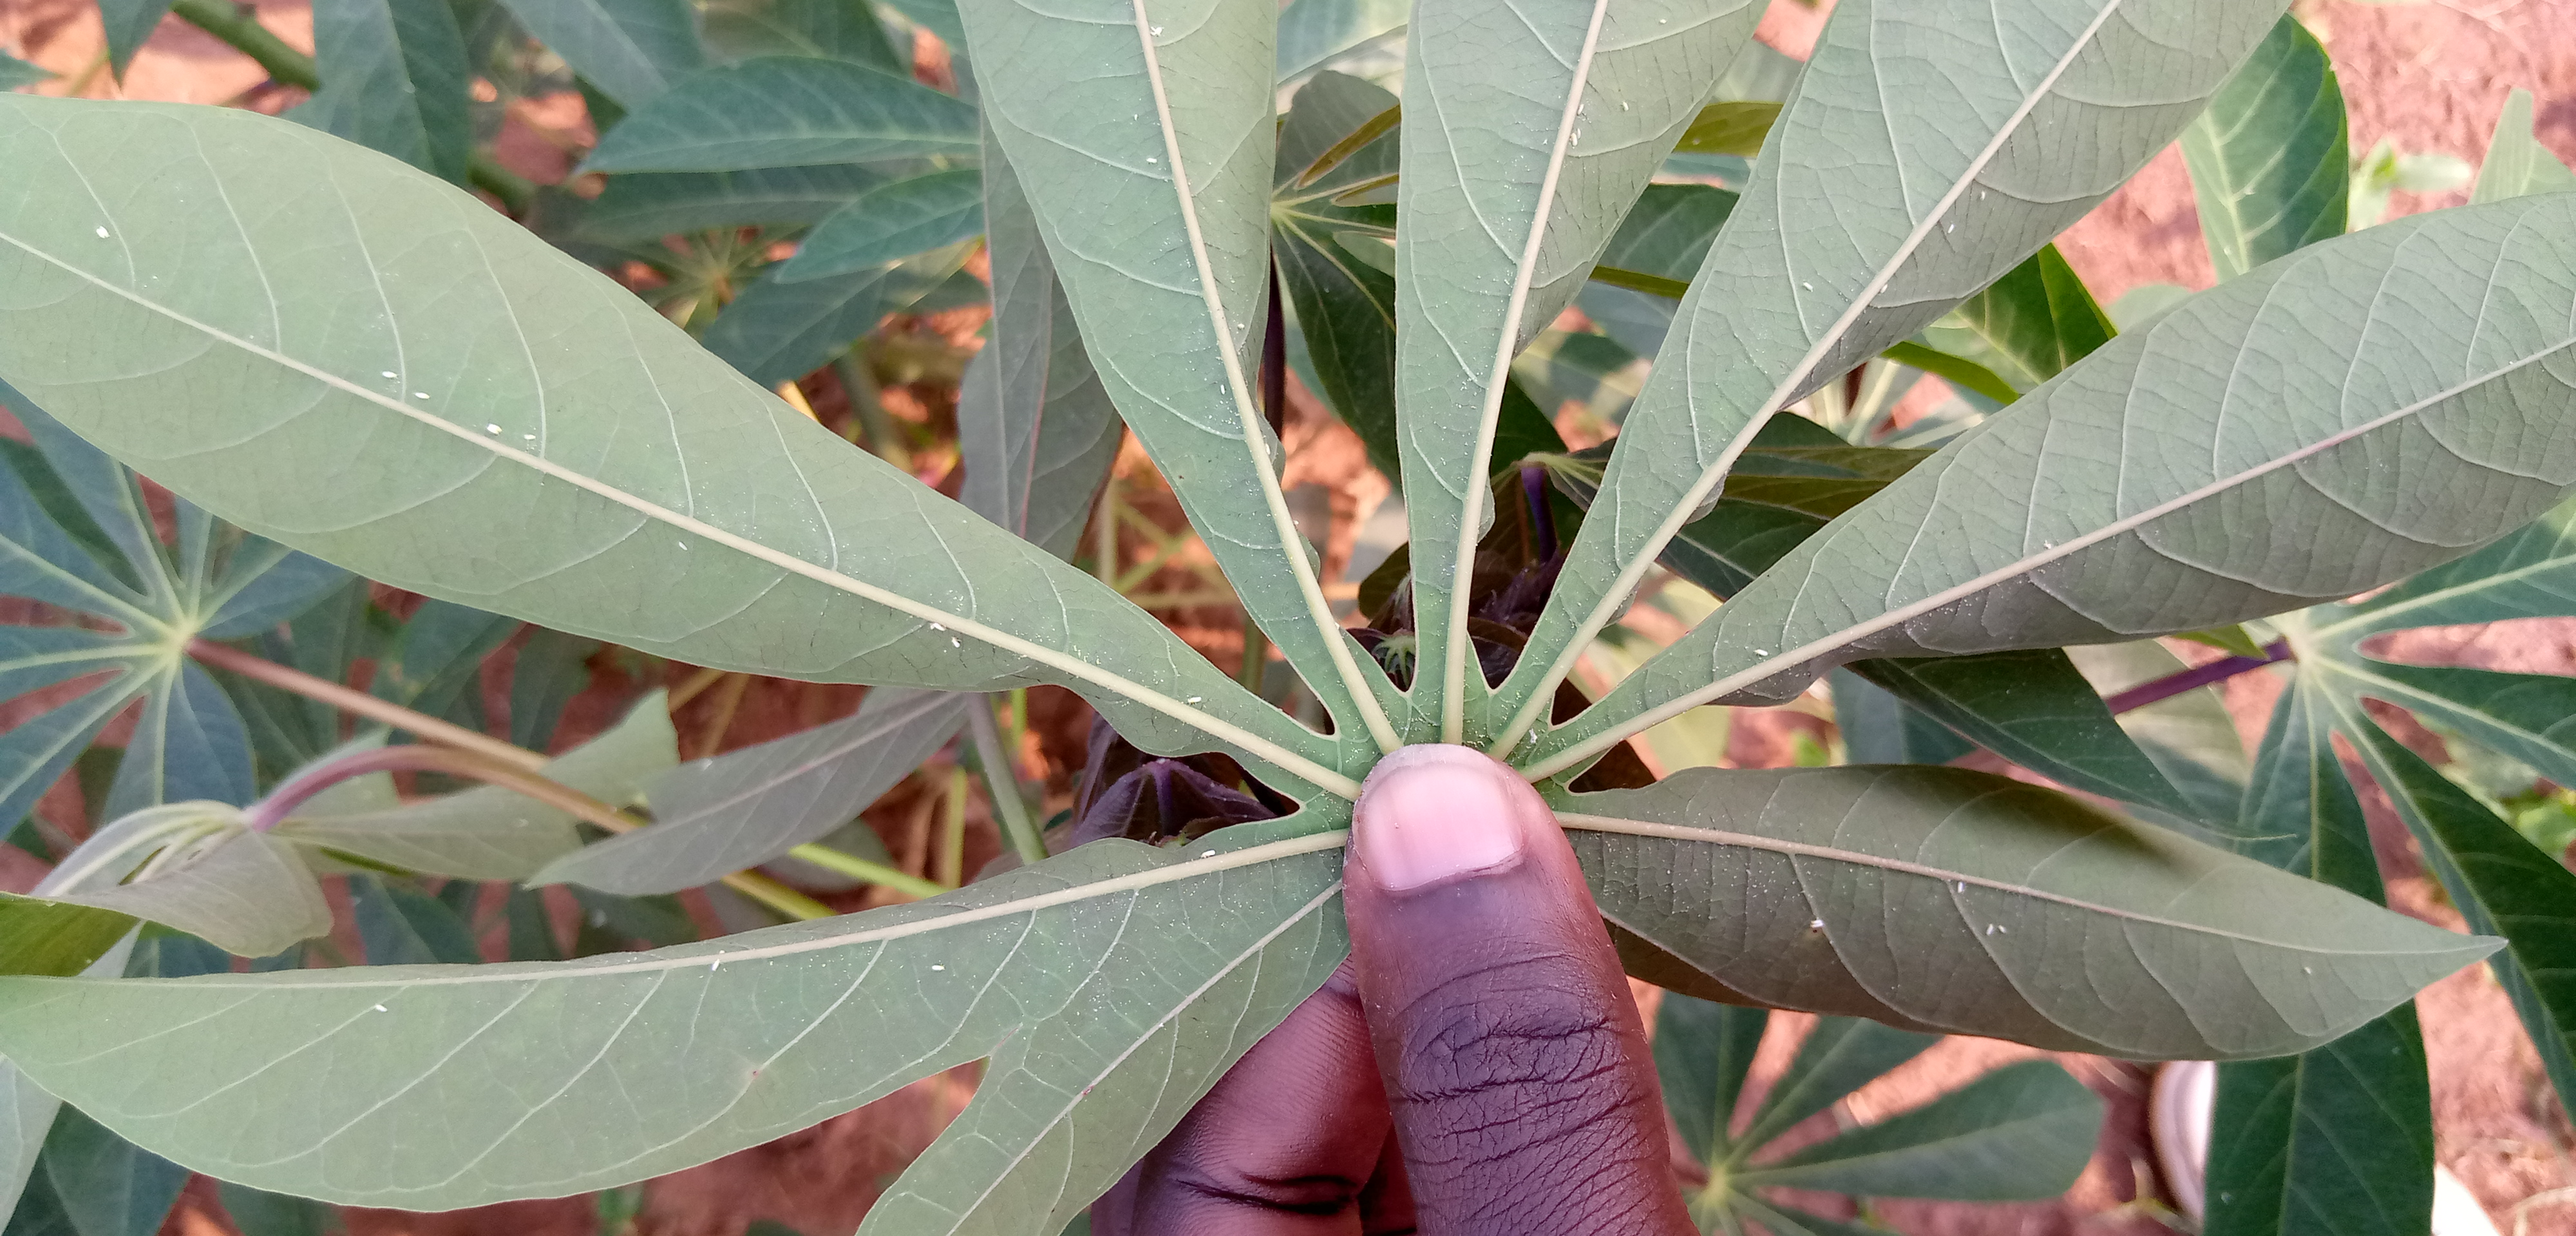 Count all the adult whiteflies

37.